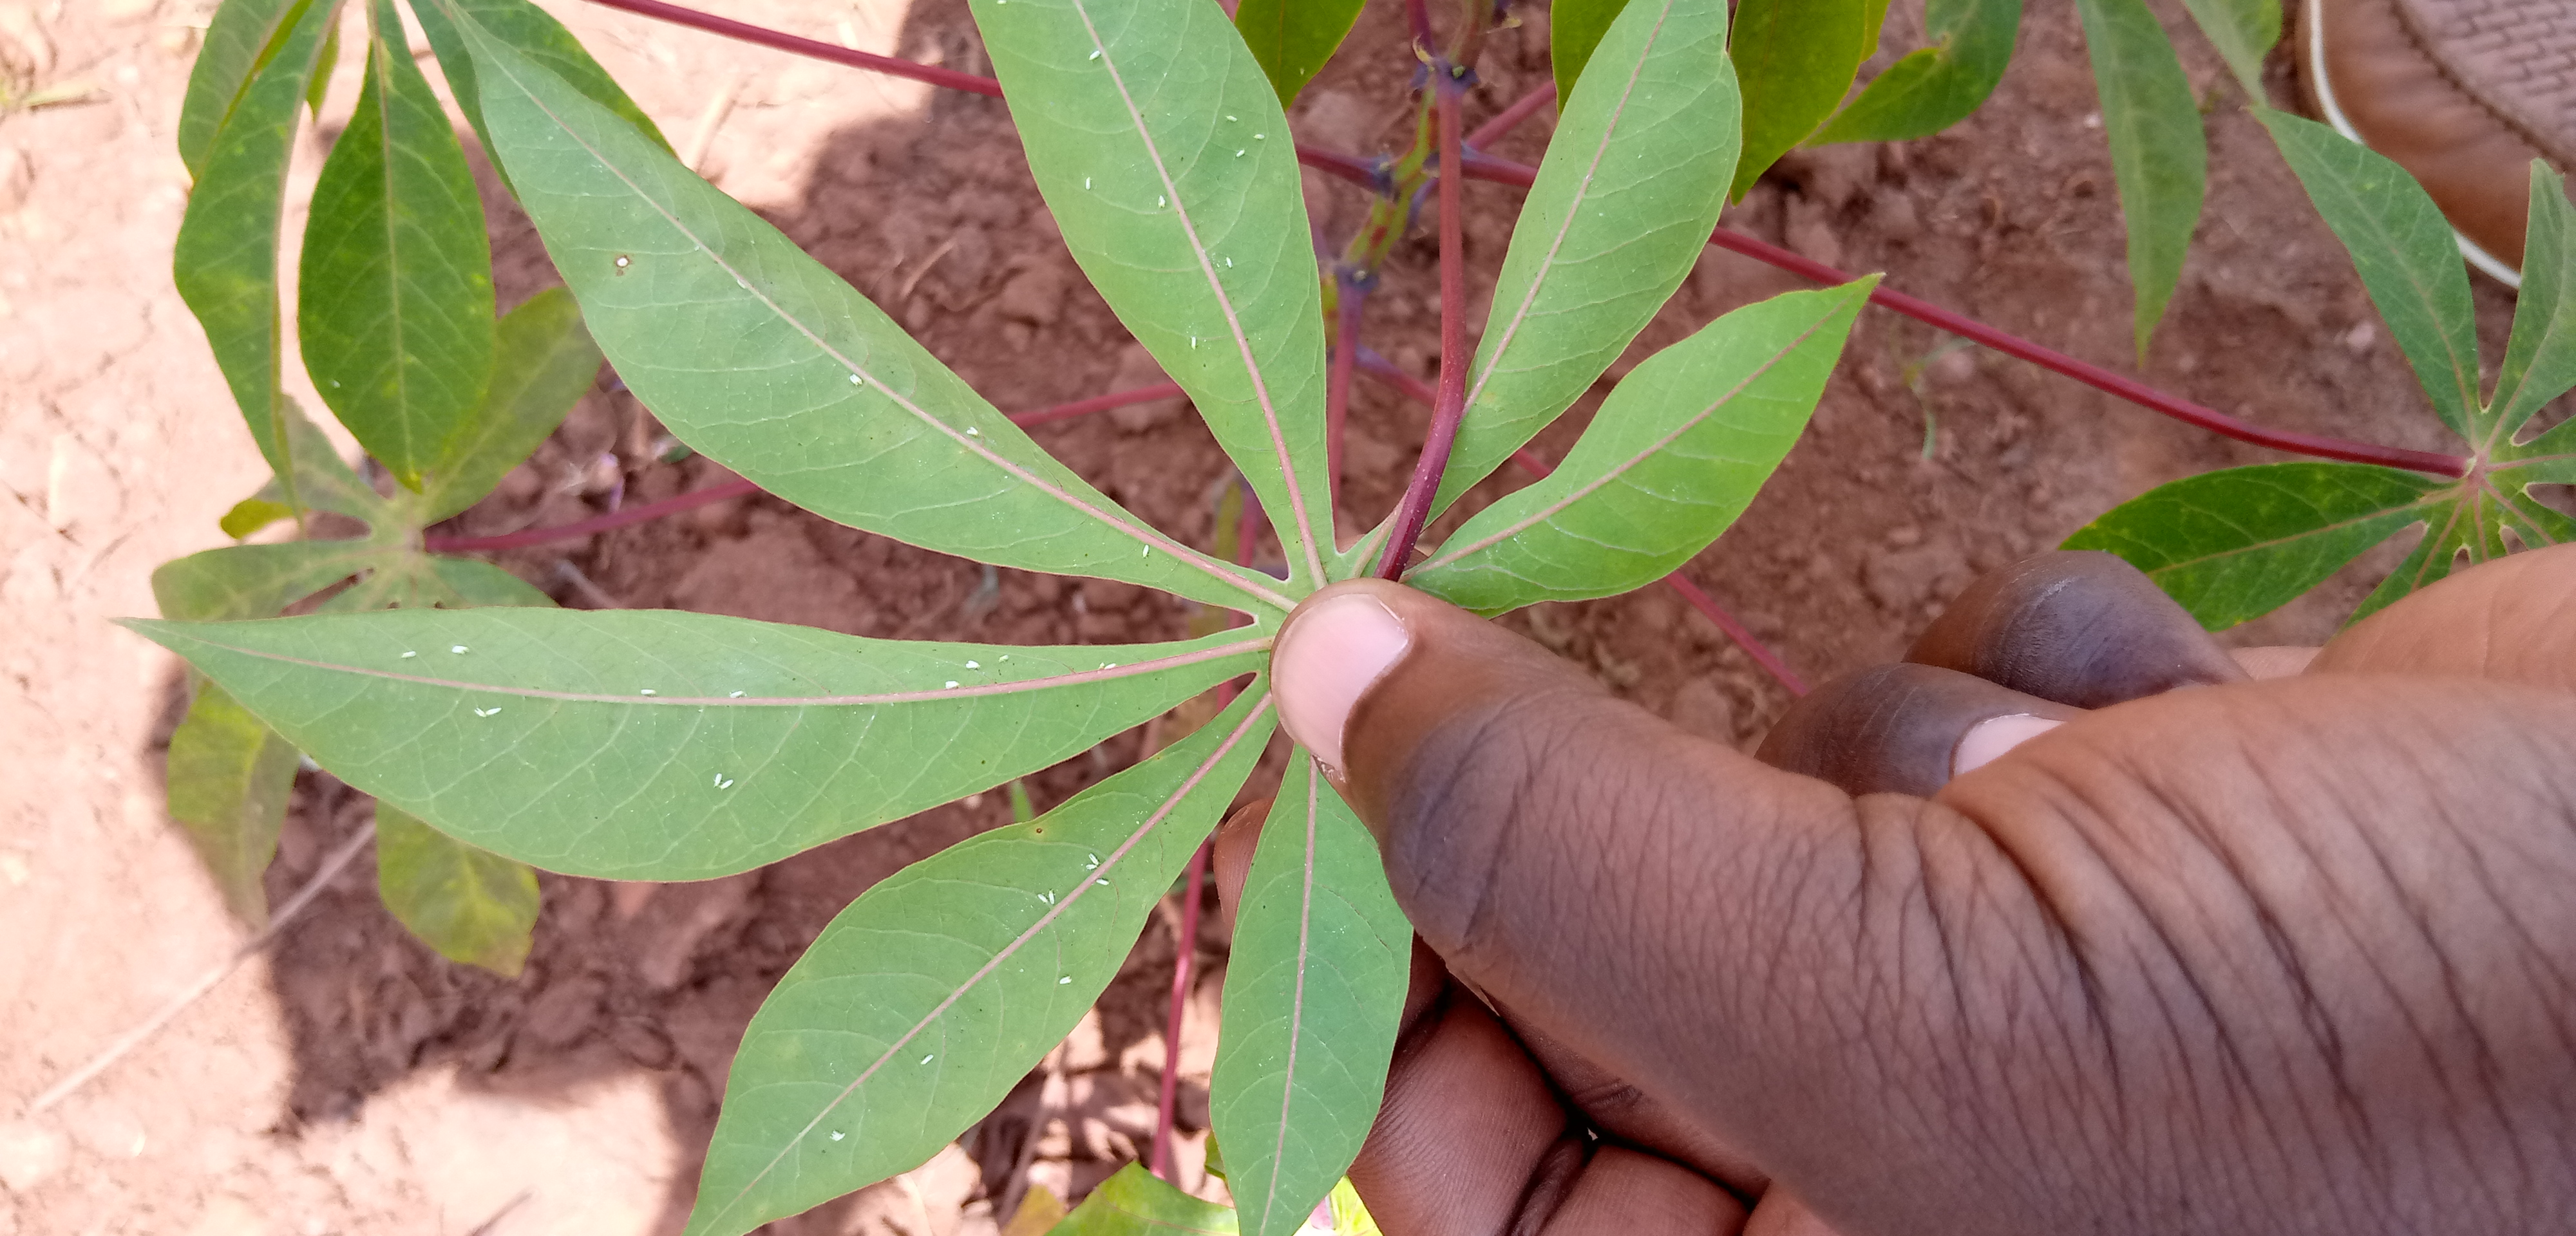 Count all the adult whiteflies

35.